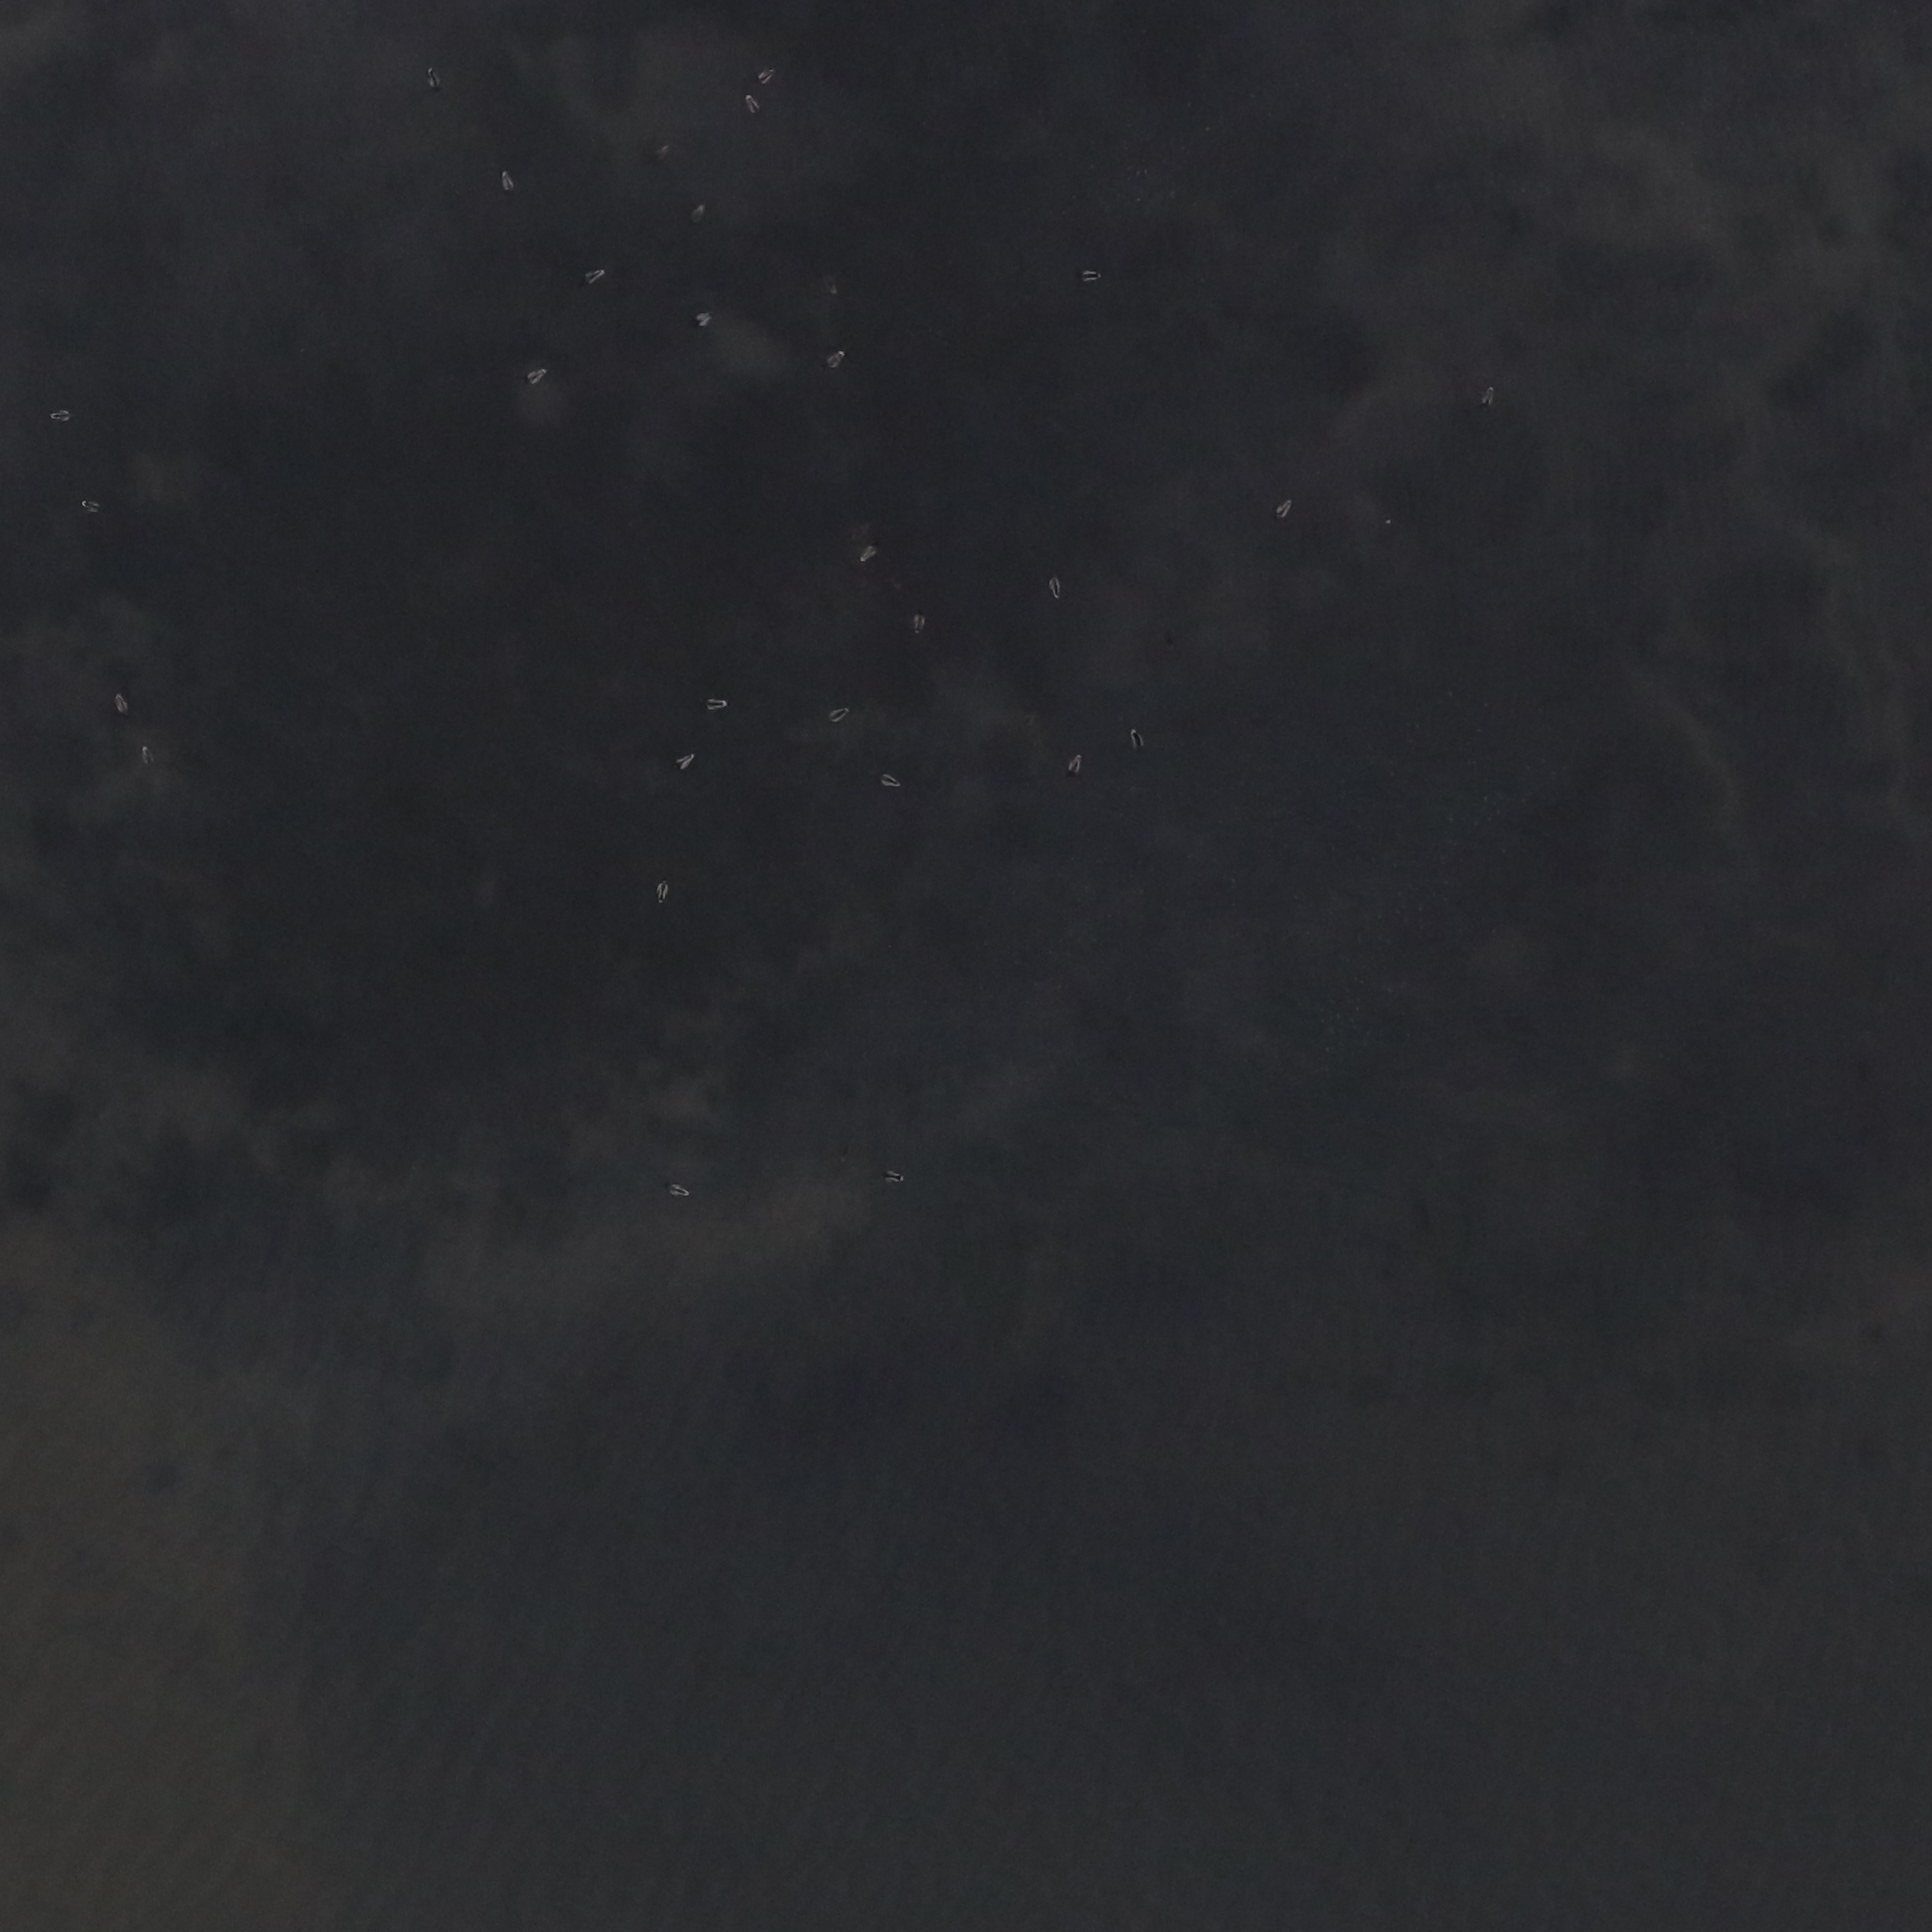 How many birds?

32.